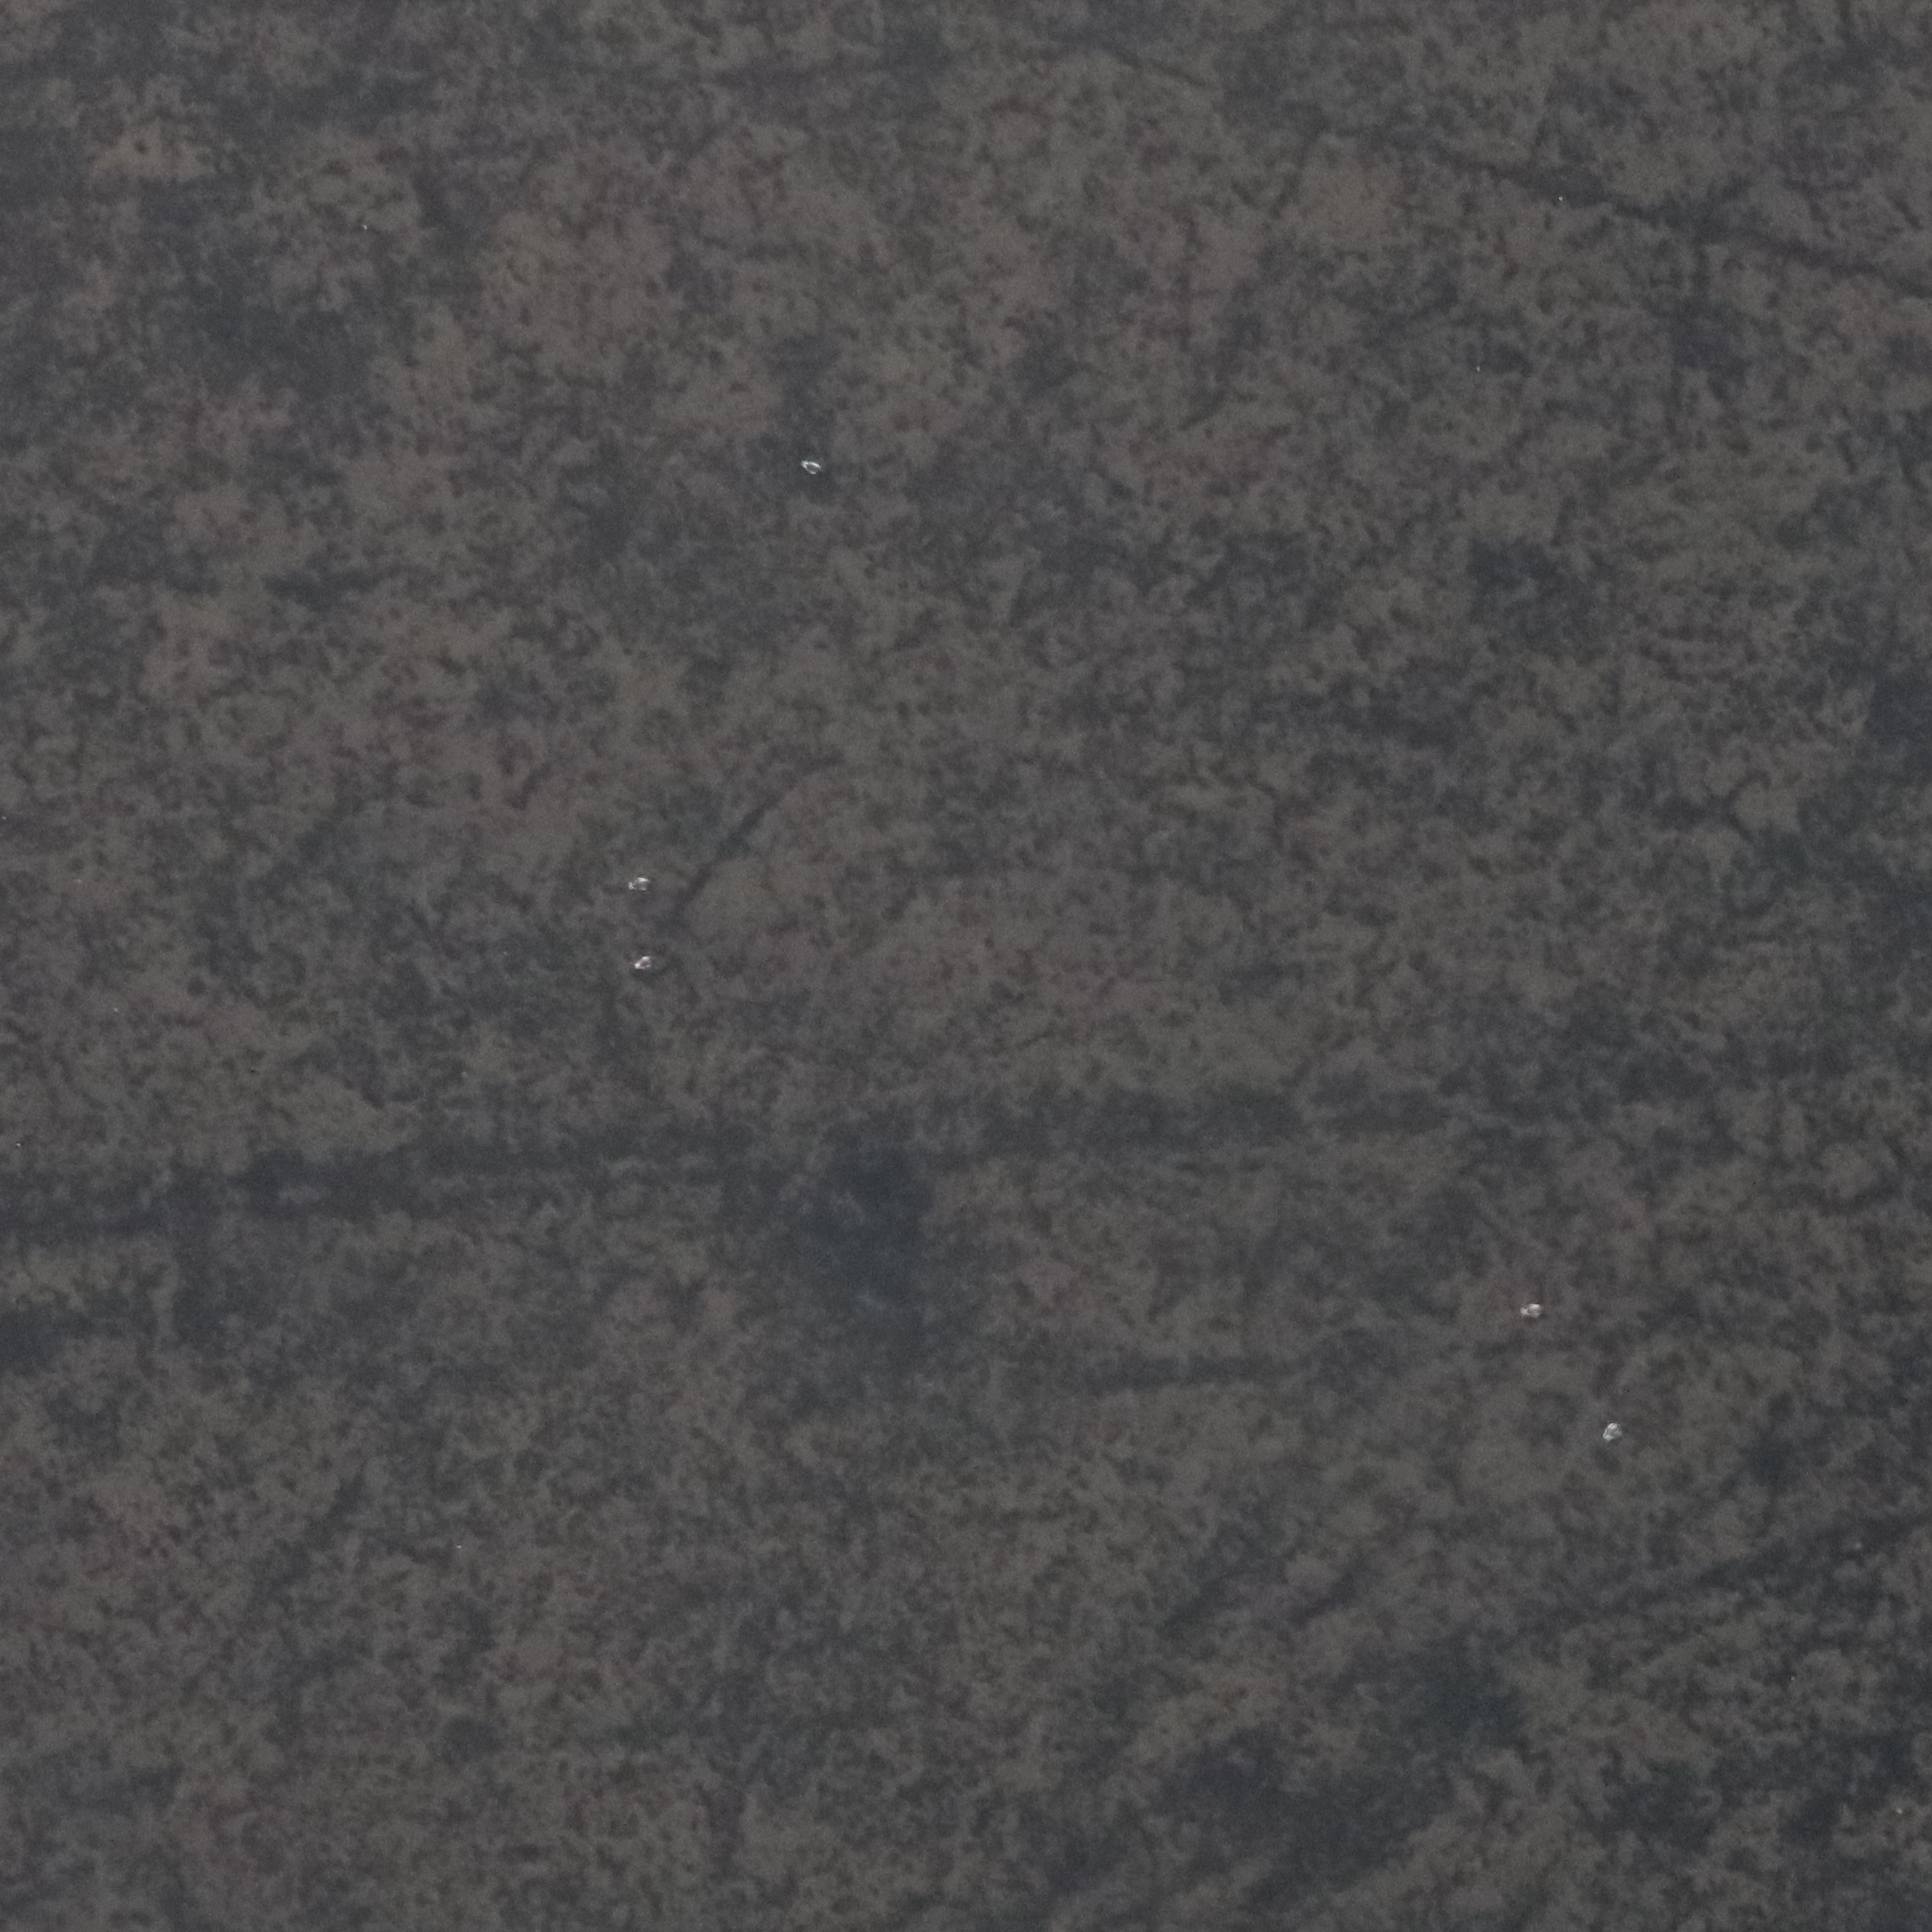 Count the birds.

5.